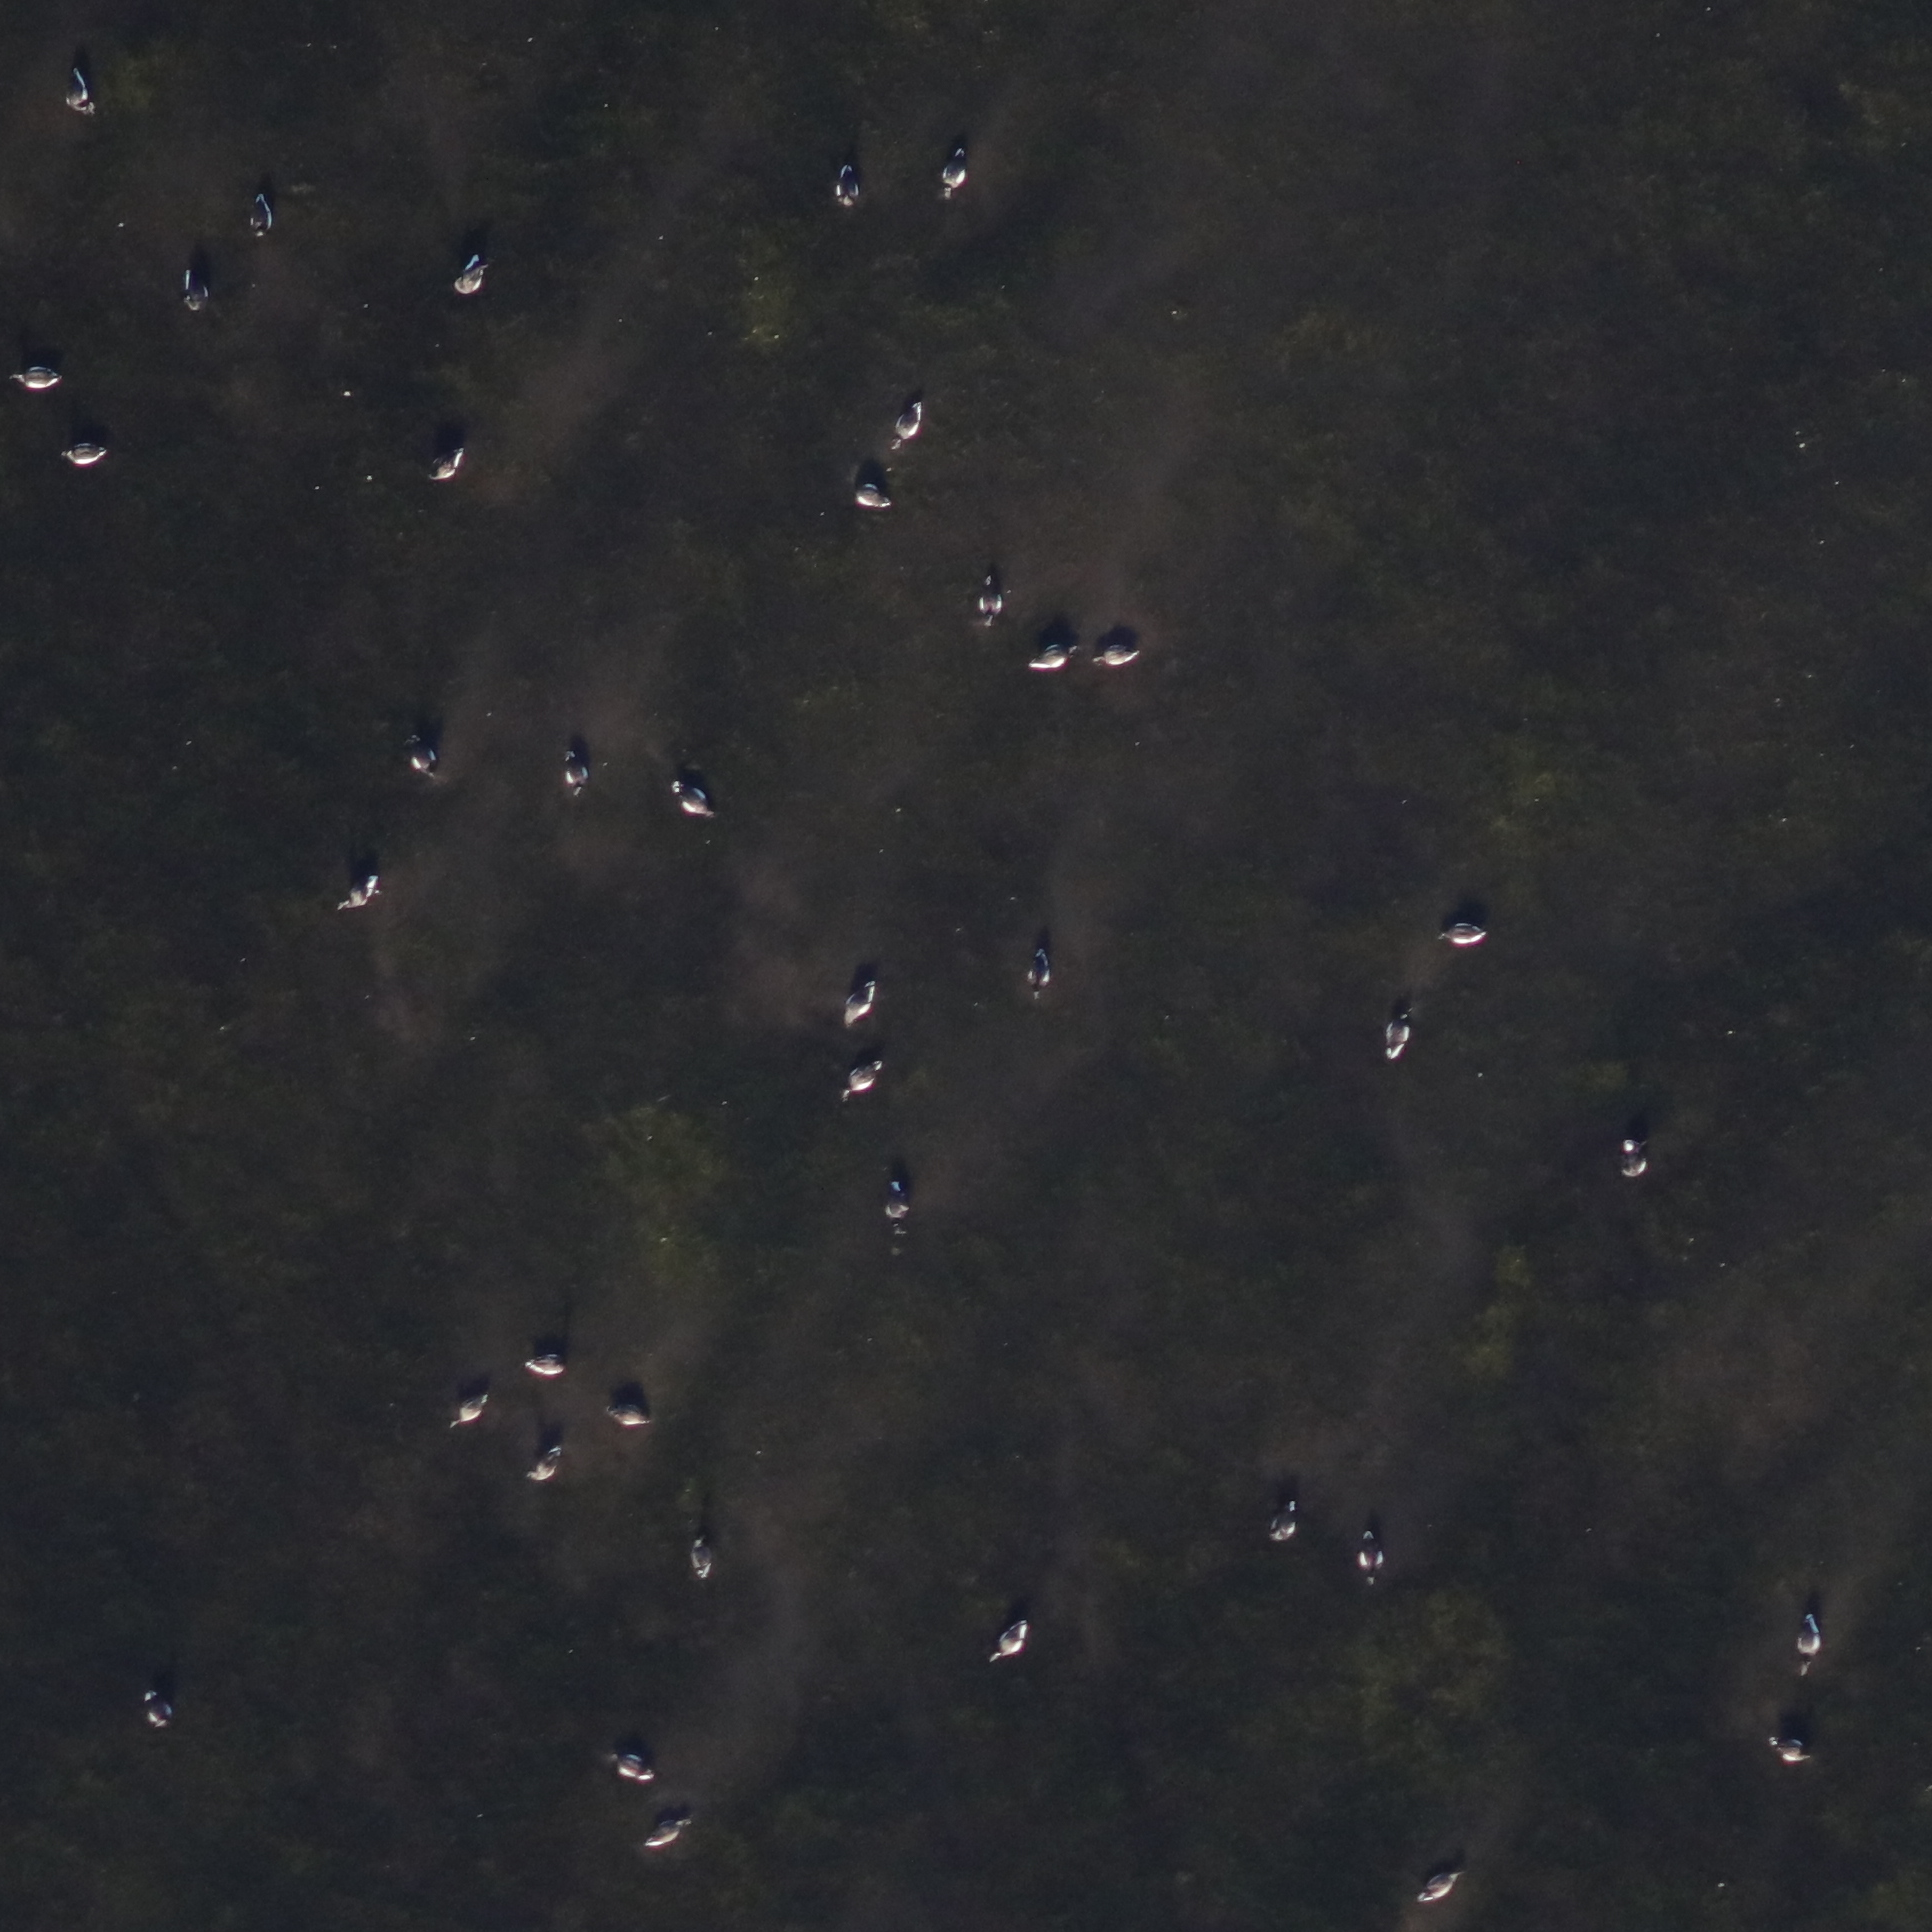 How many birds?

39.